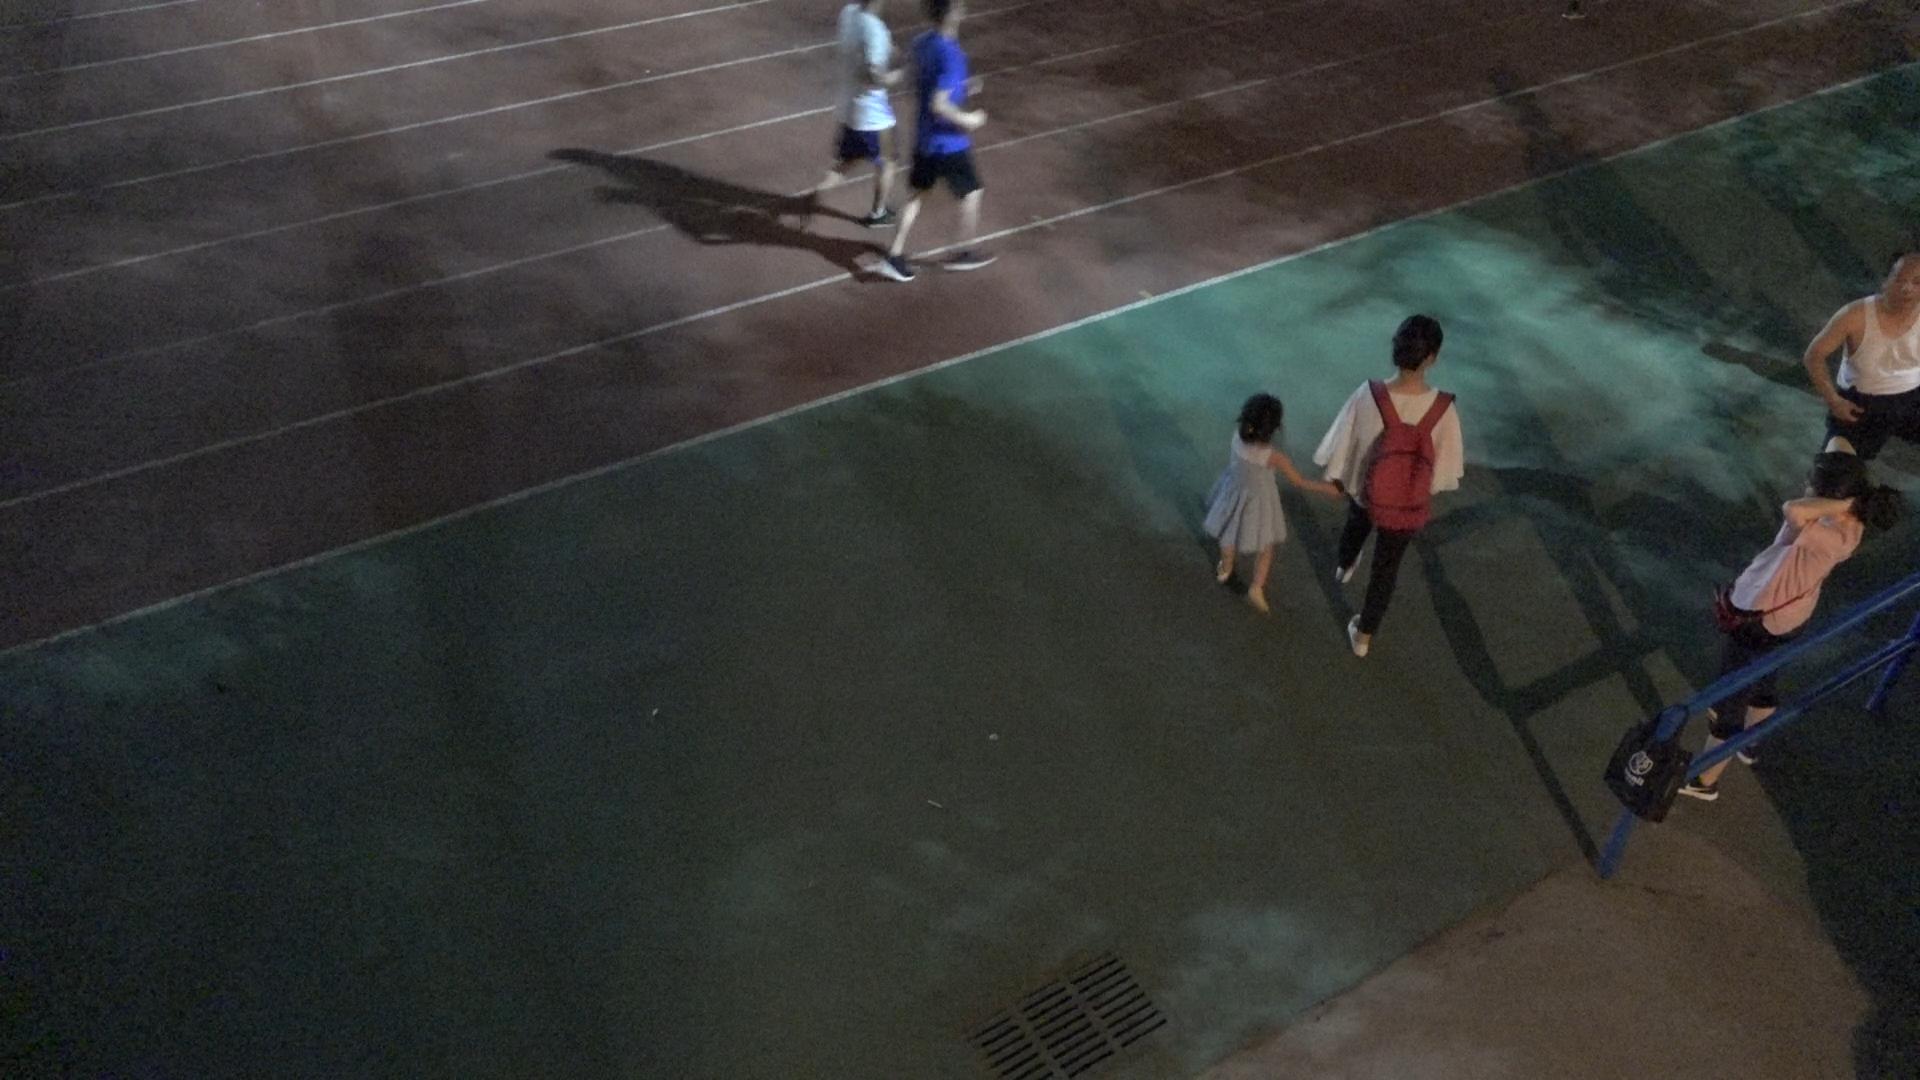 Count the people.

6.